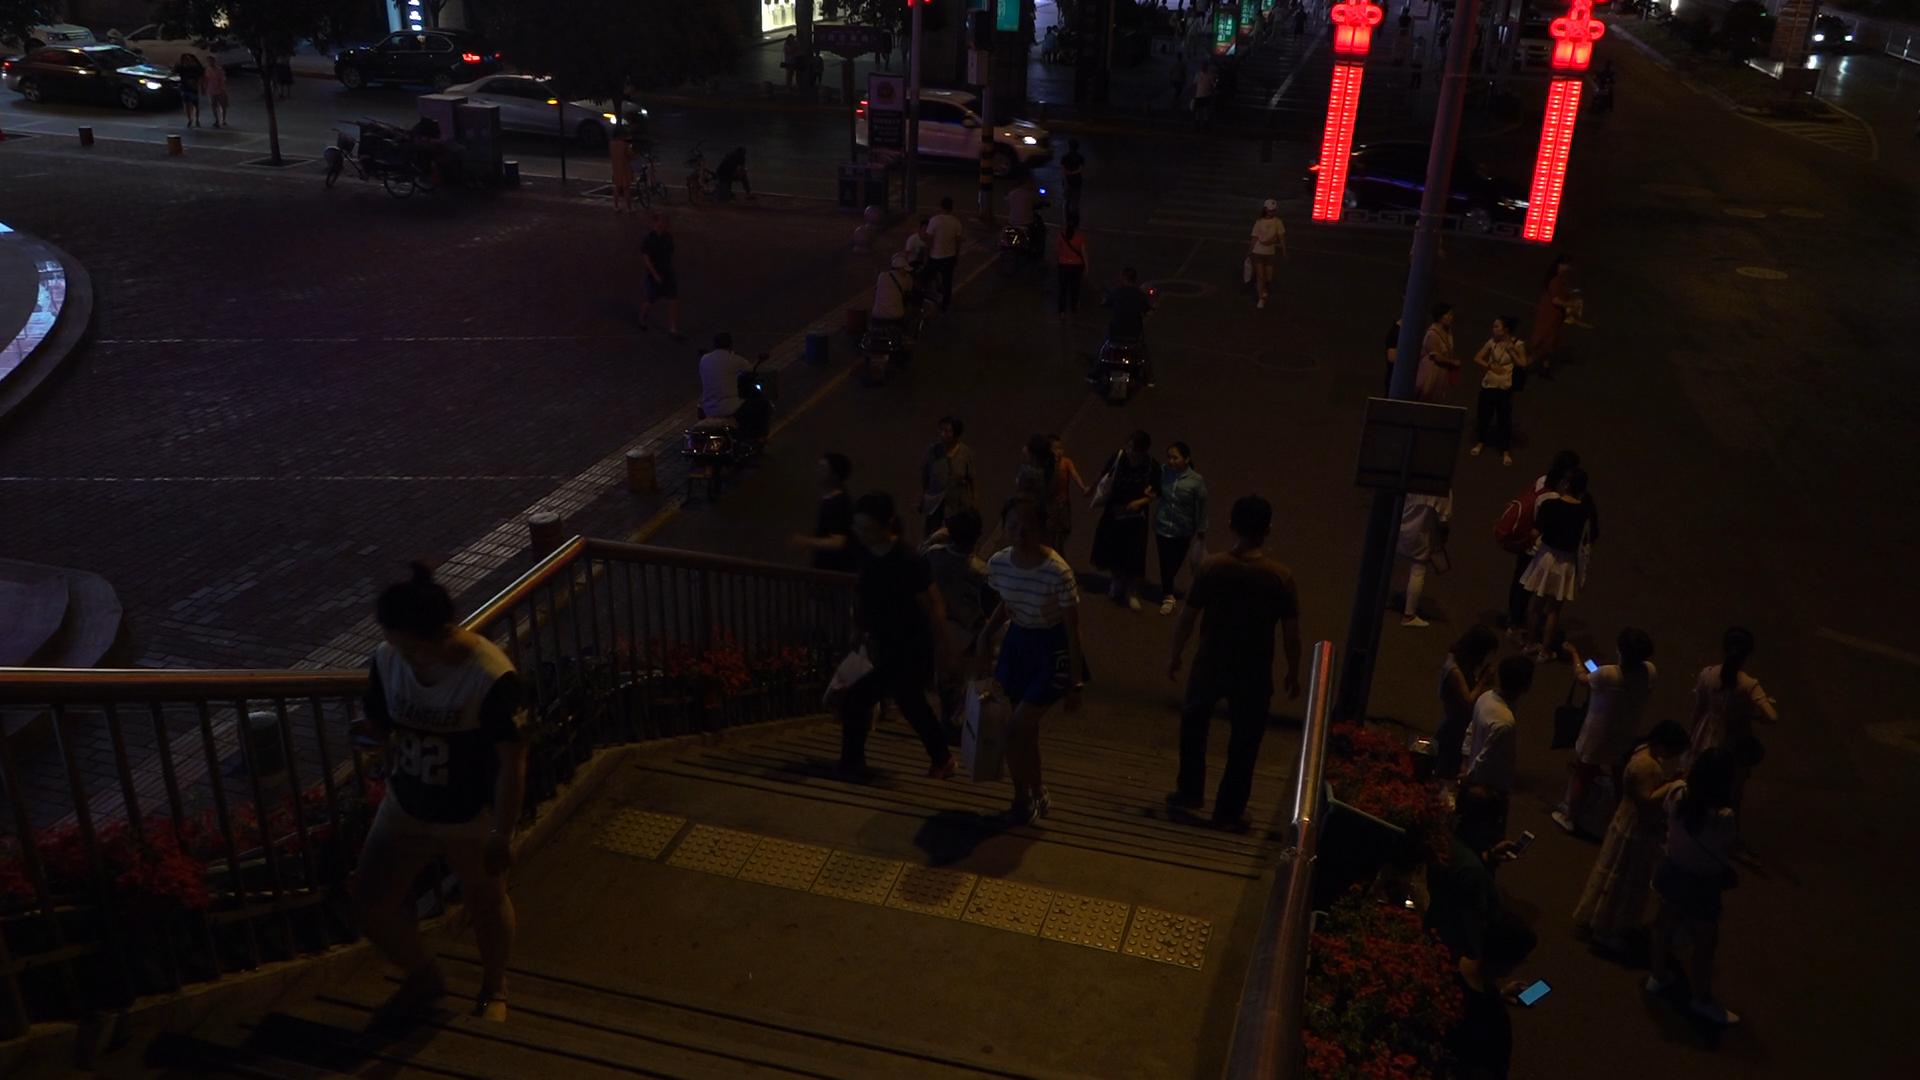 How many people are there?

50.